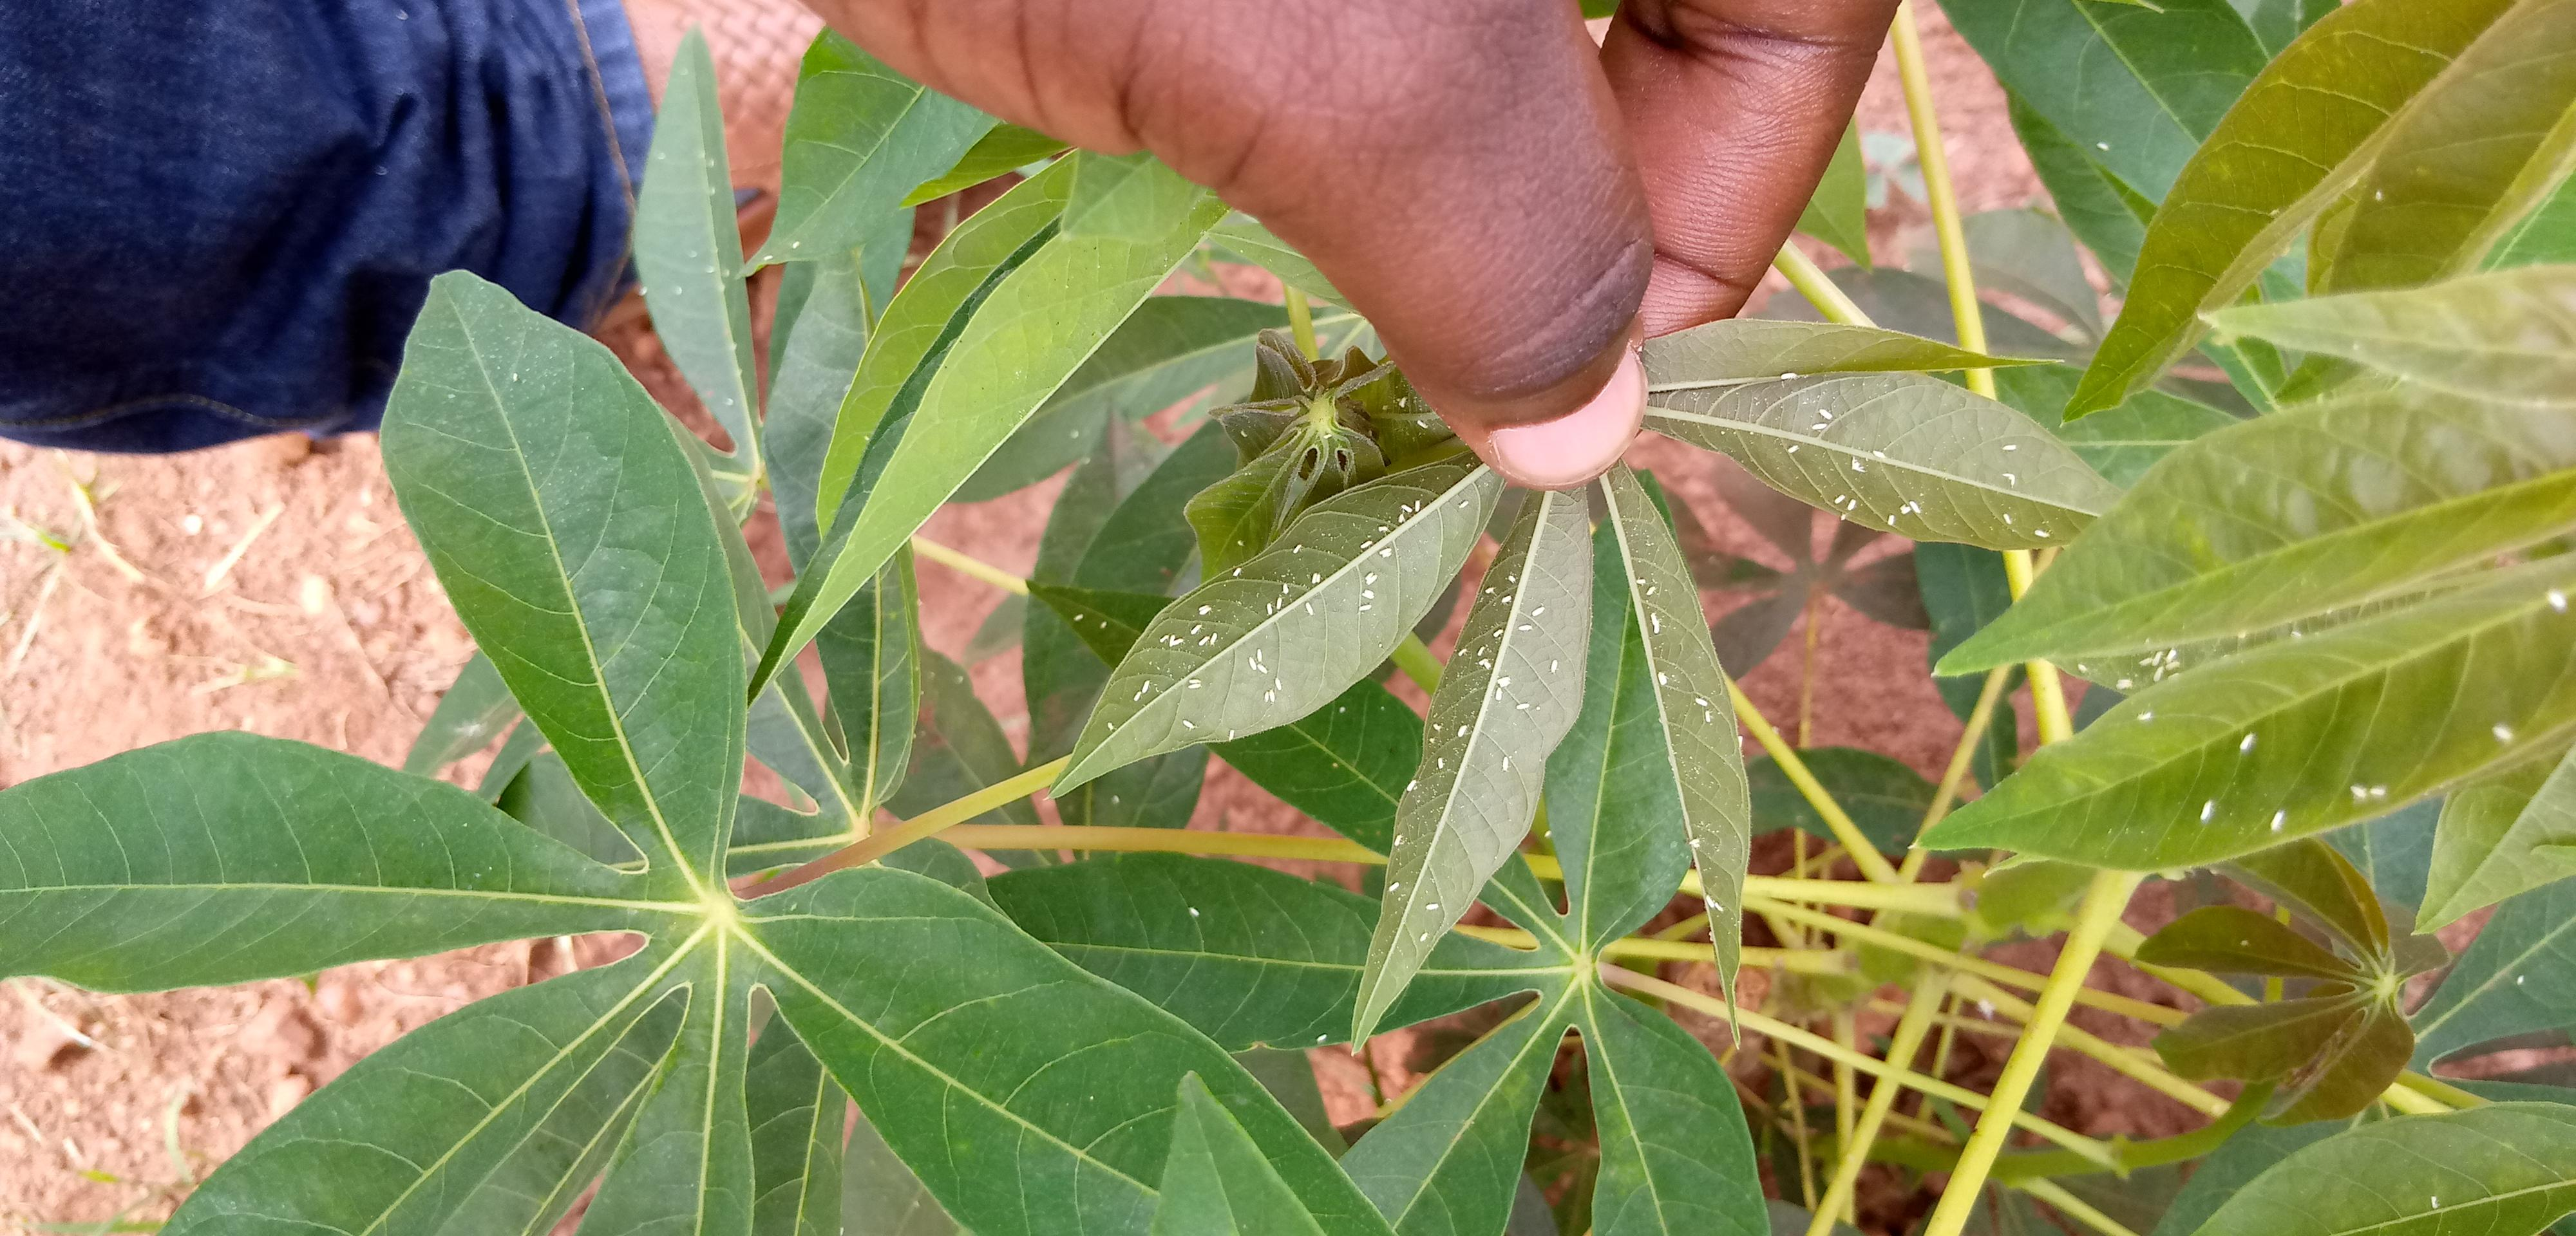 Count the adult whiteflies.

114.